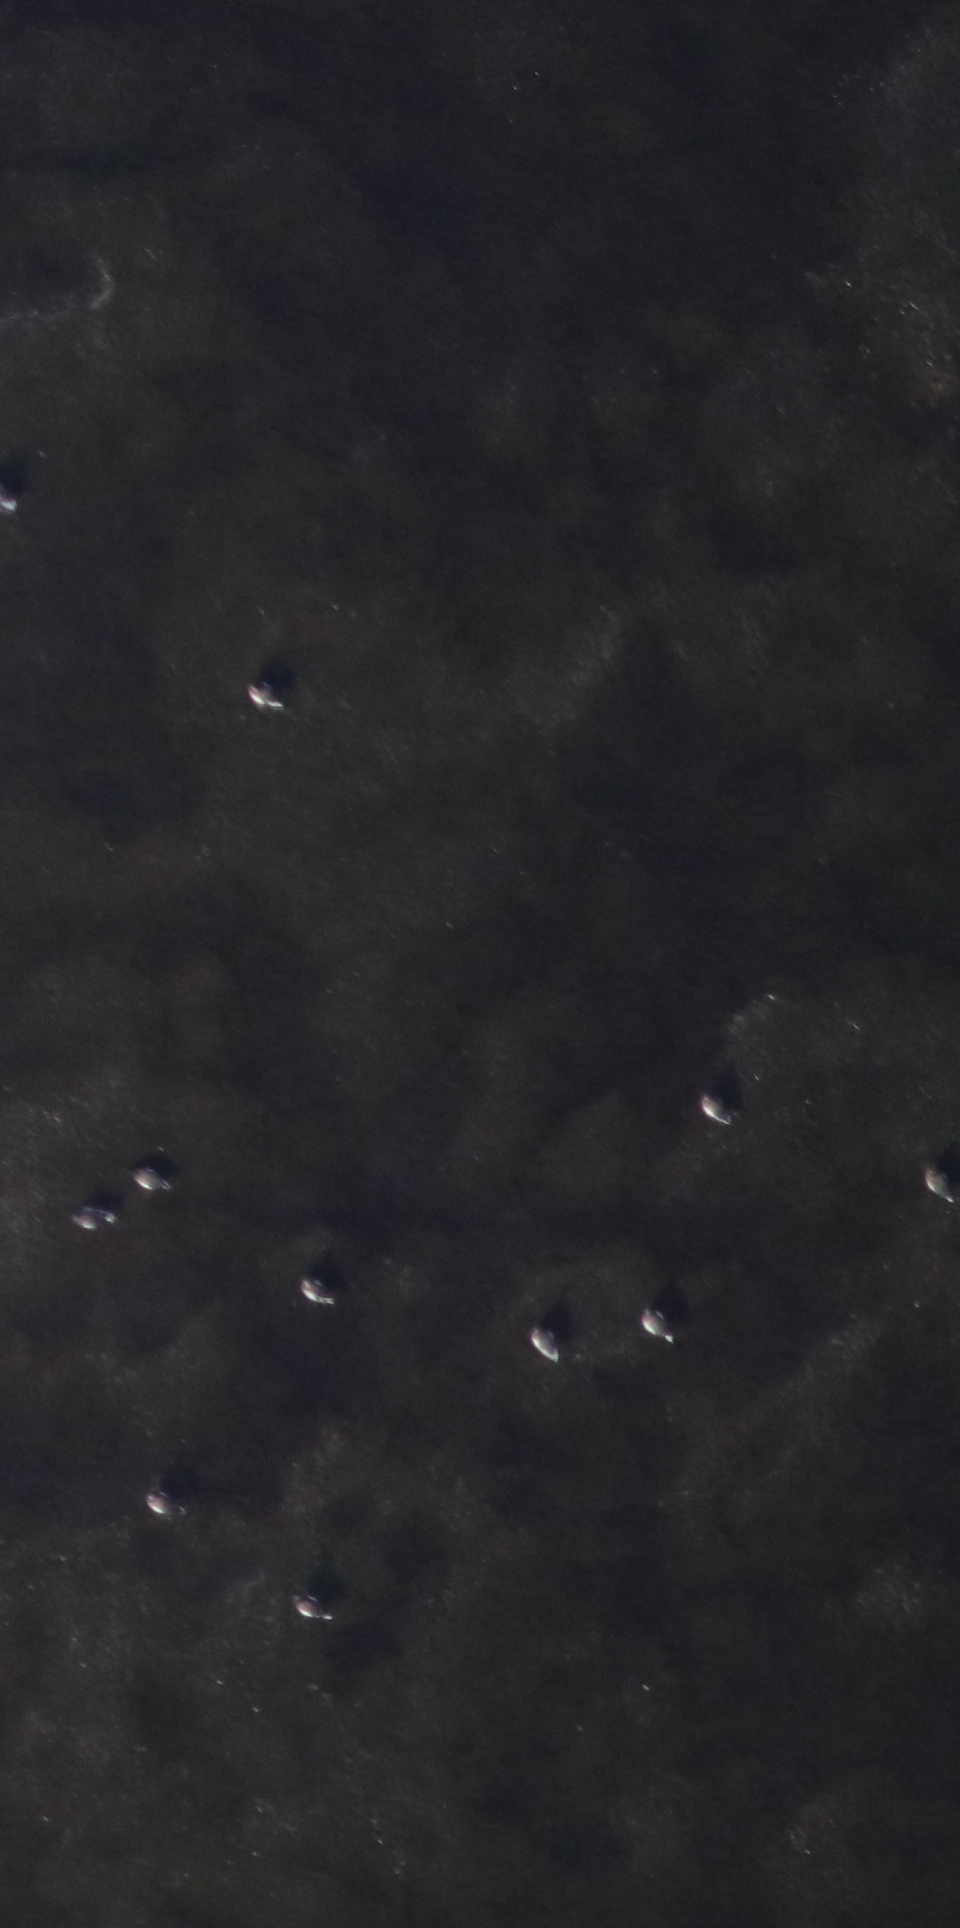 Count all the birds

10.